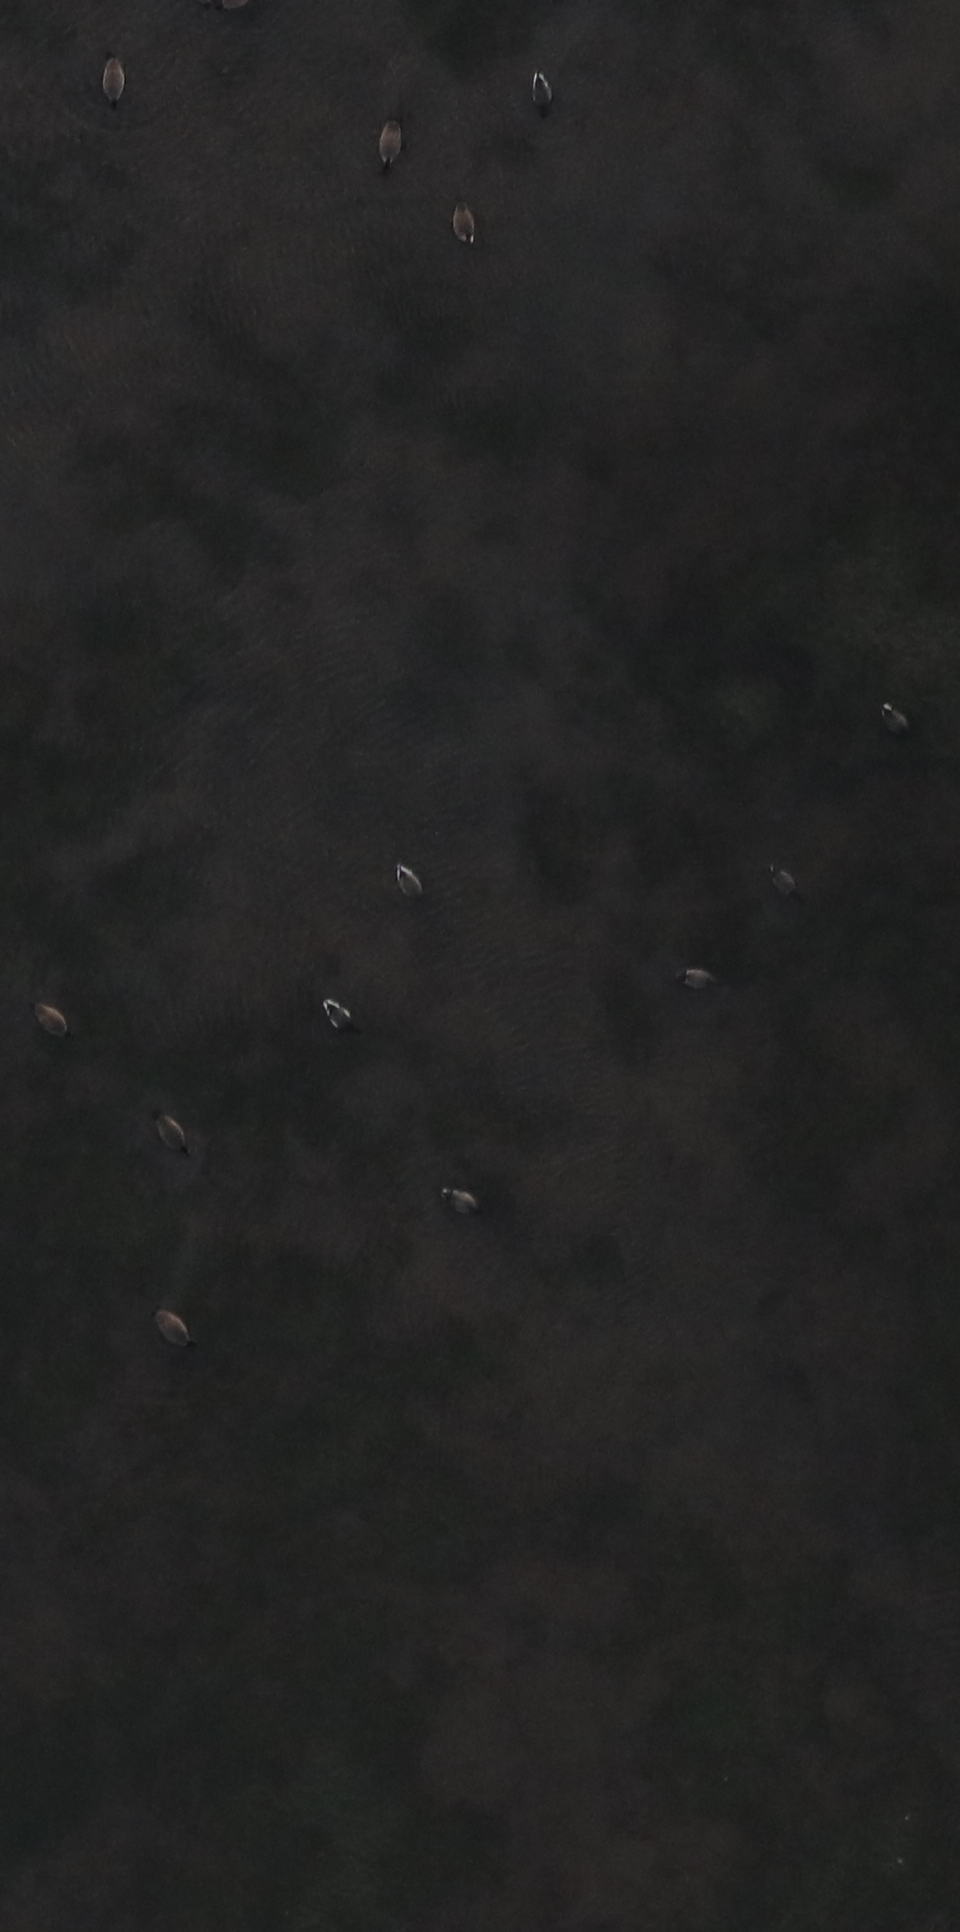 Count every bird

13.